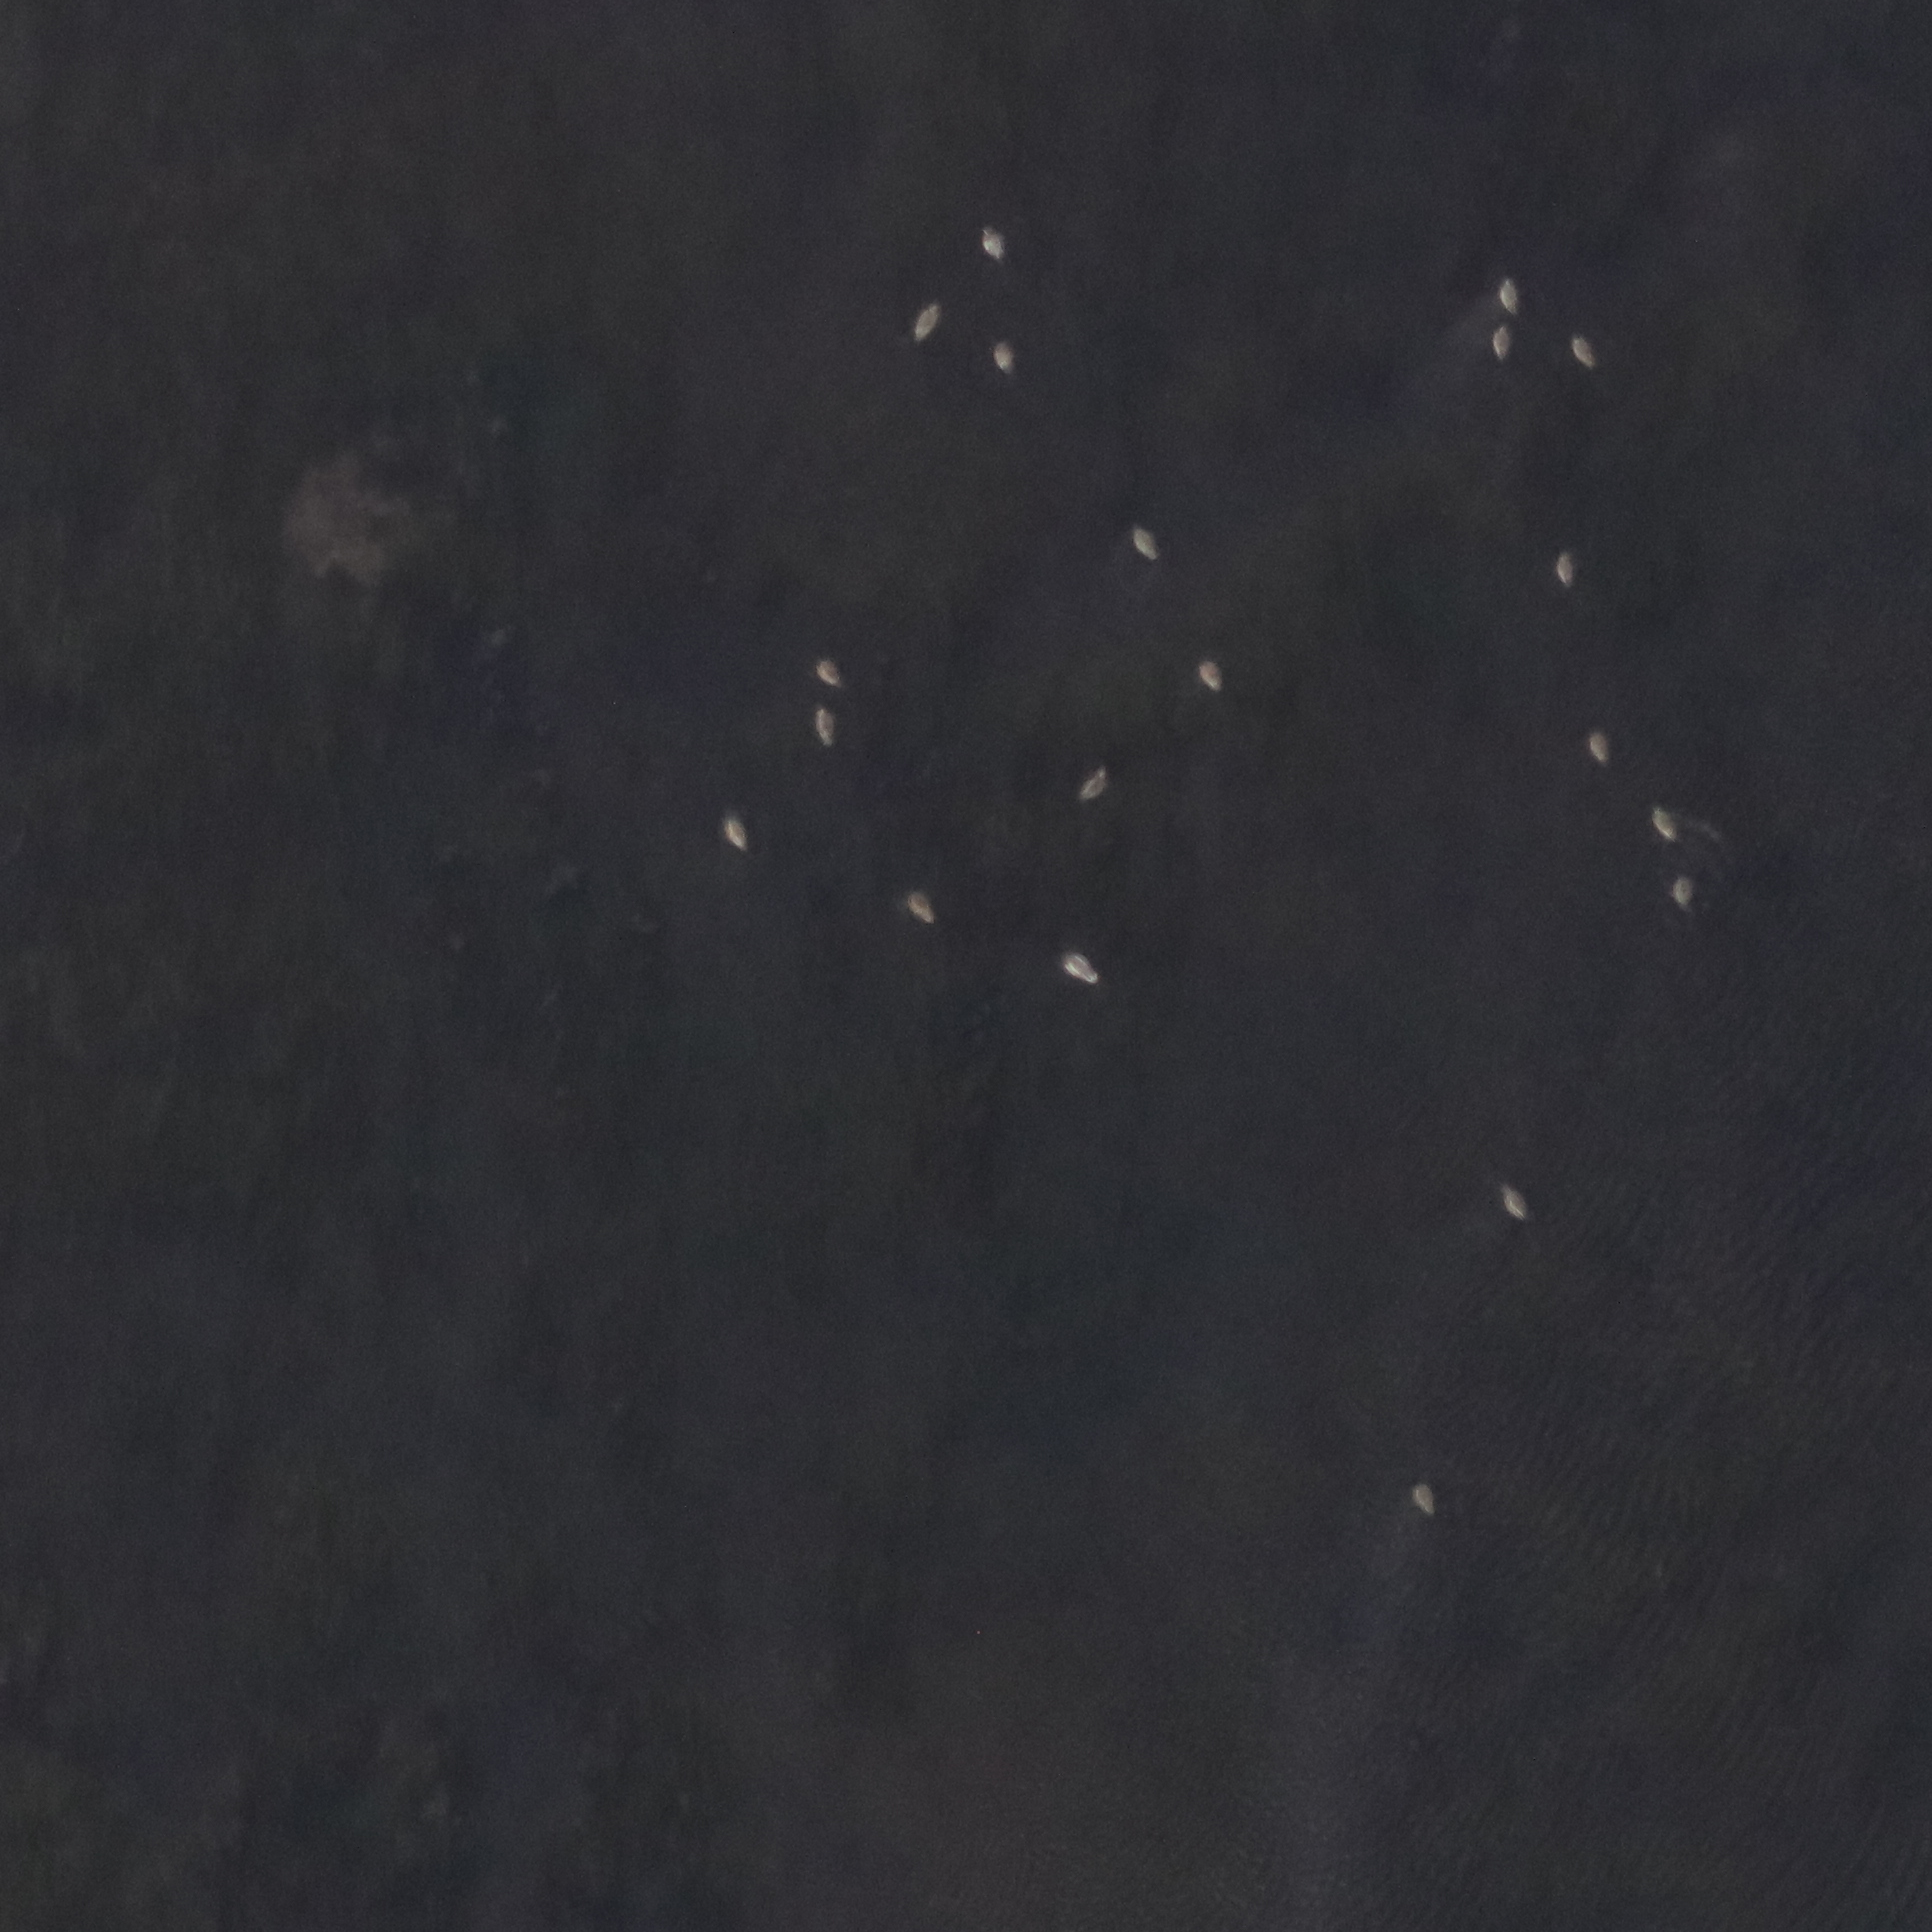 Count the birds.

20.